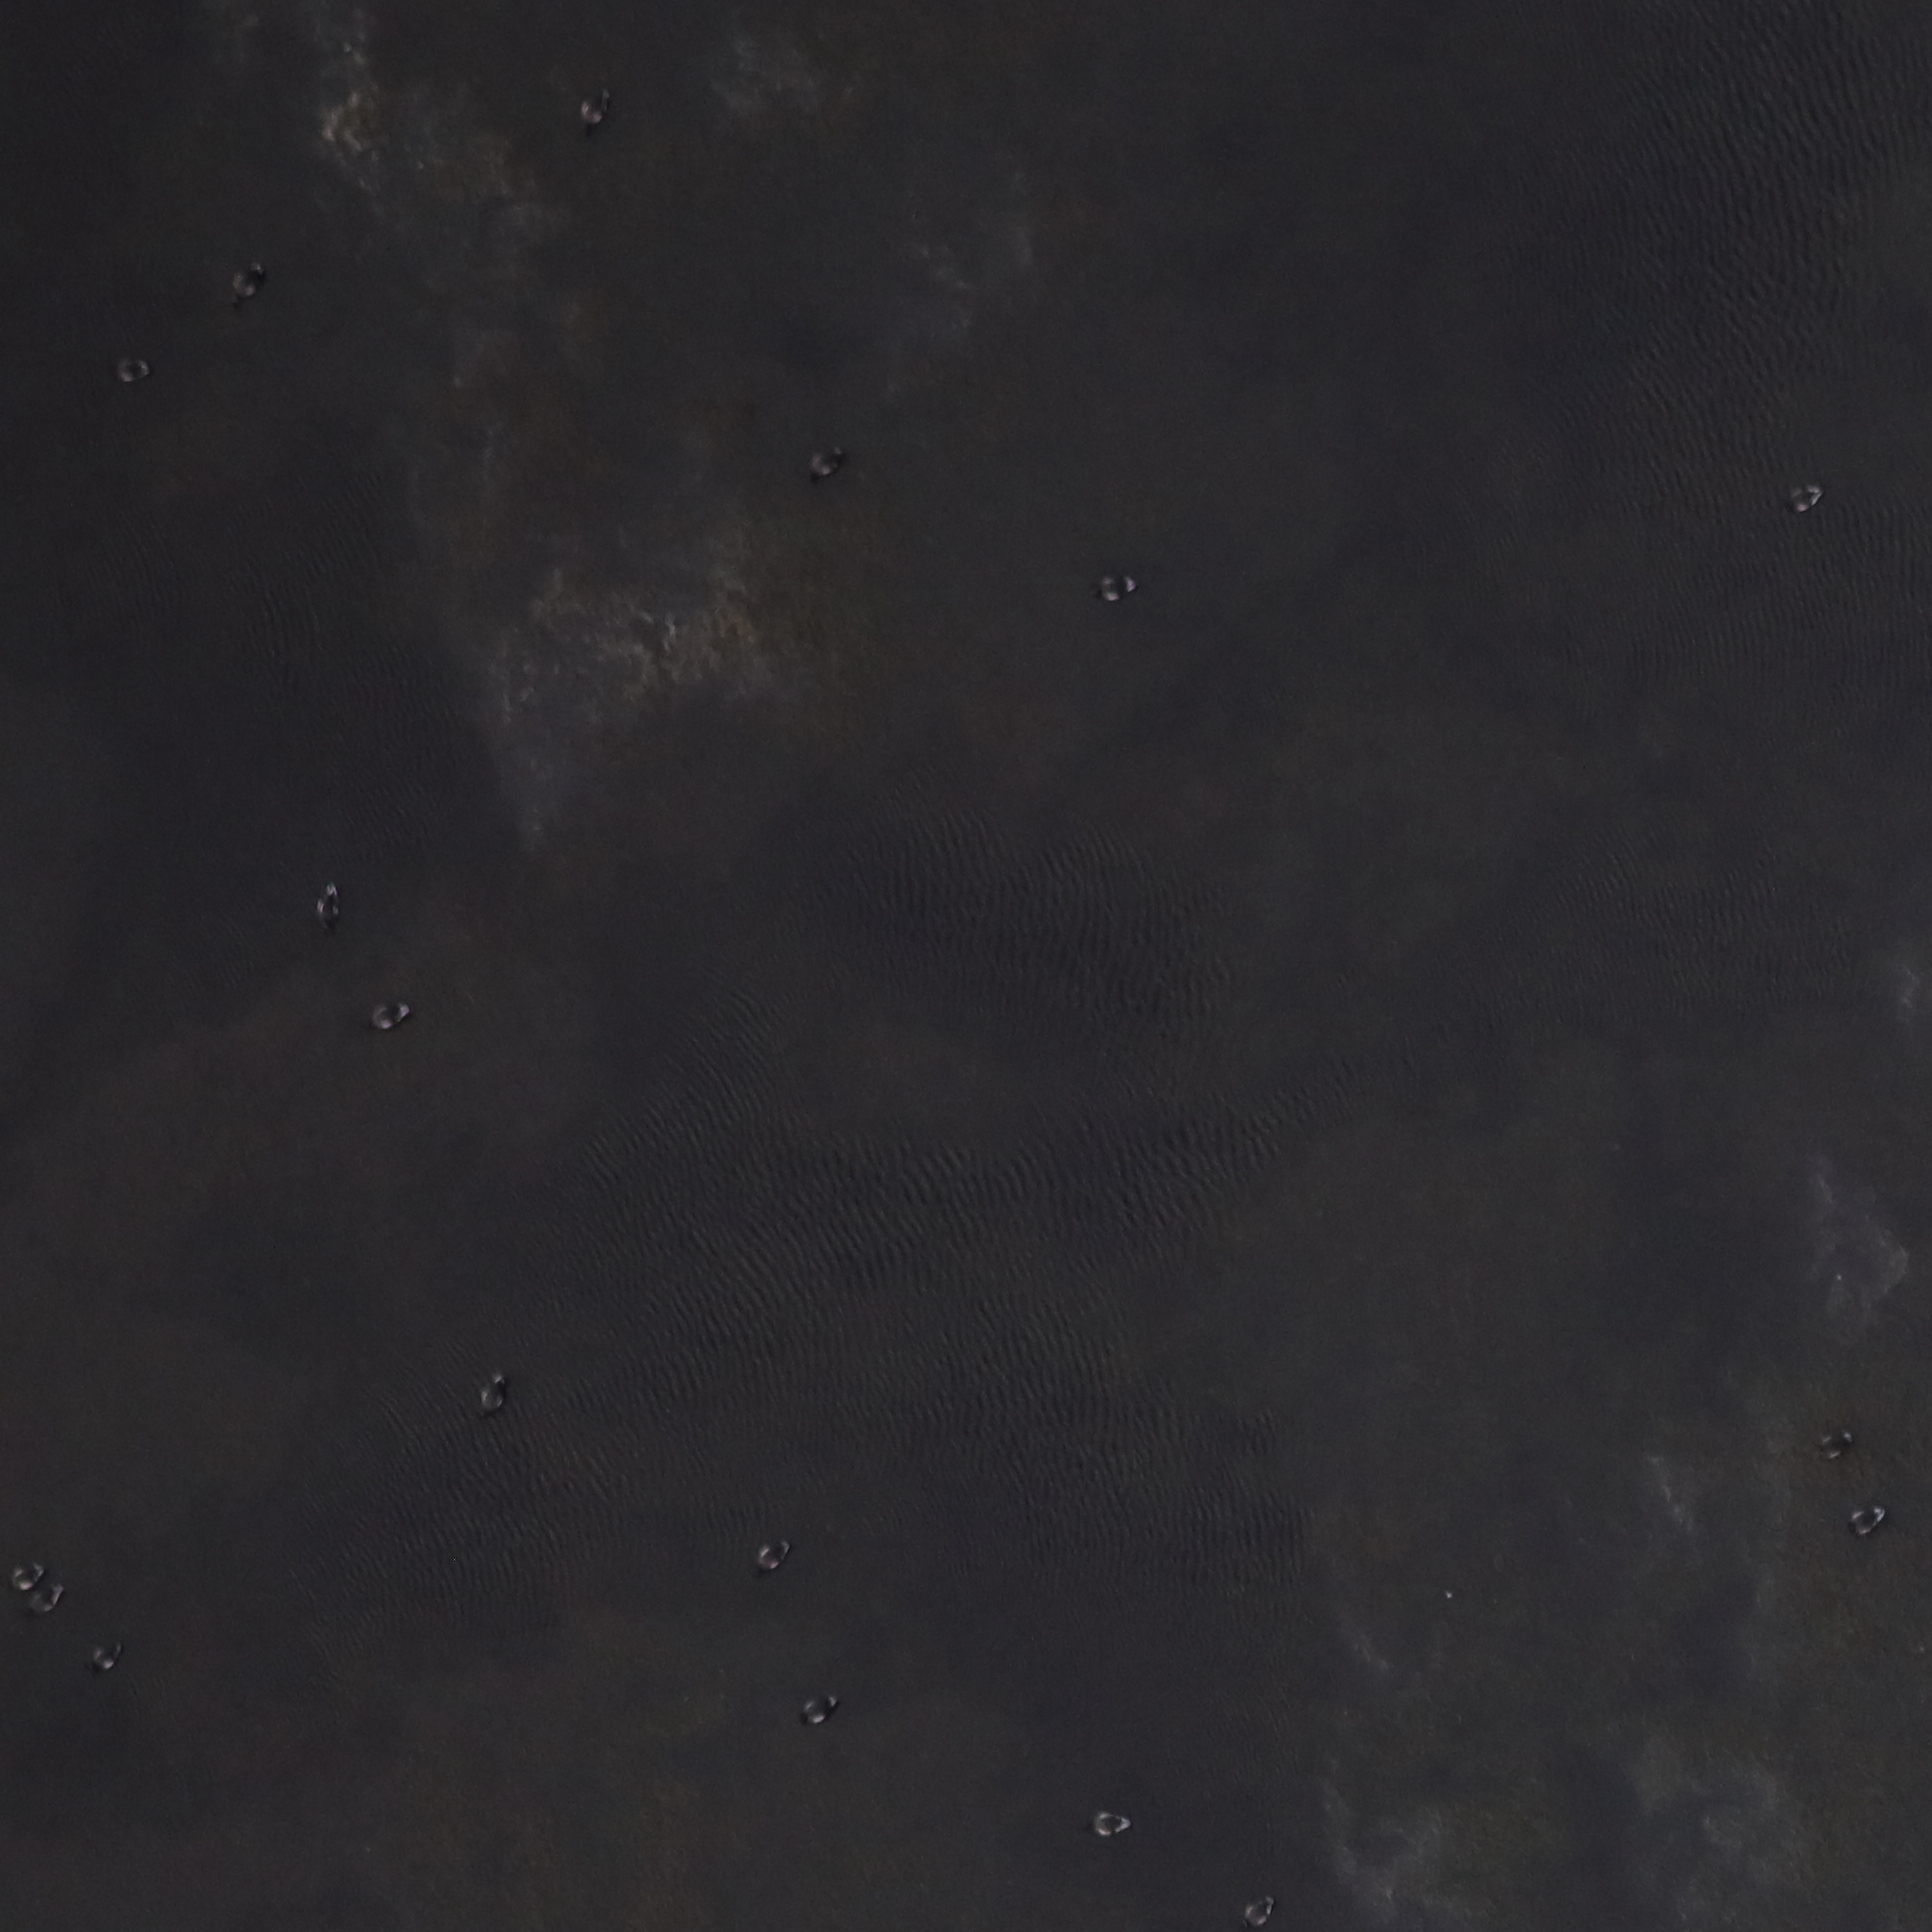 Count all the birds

18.